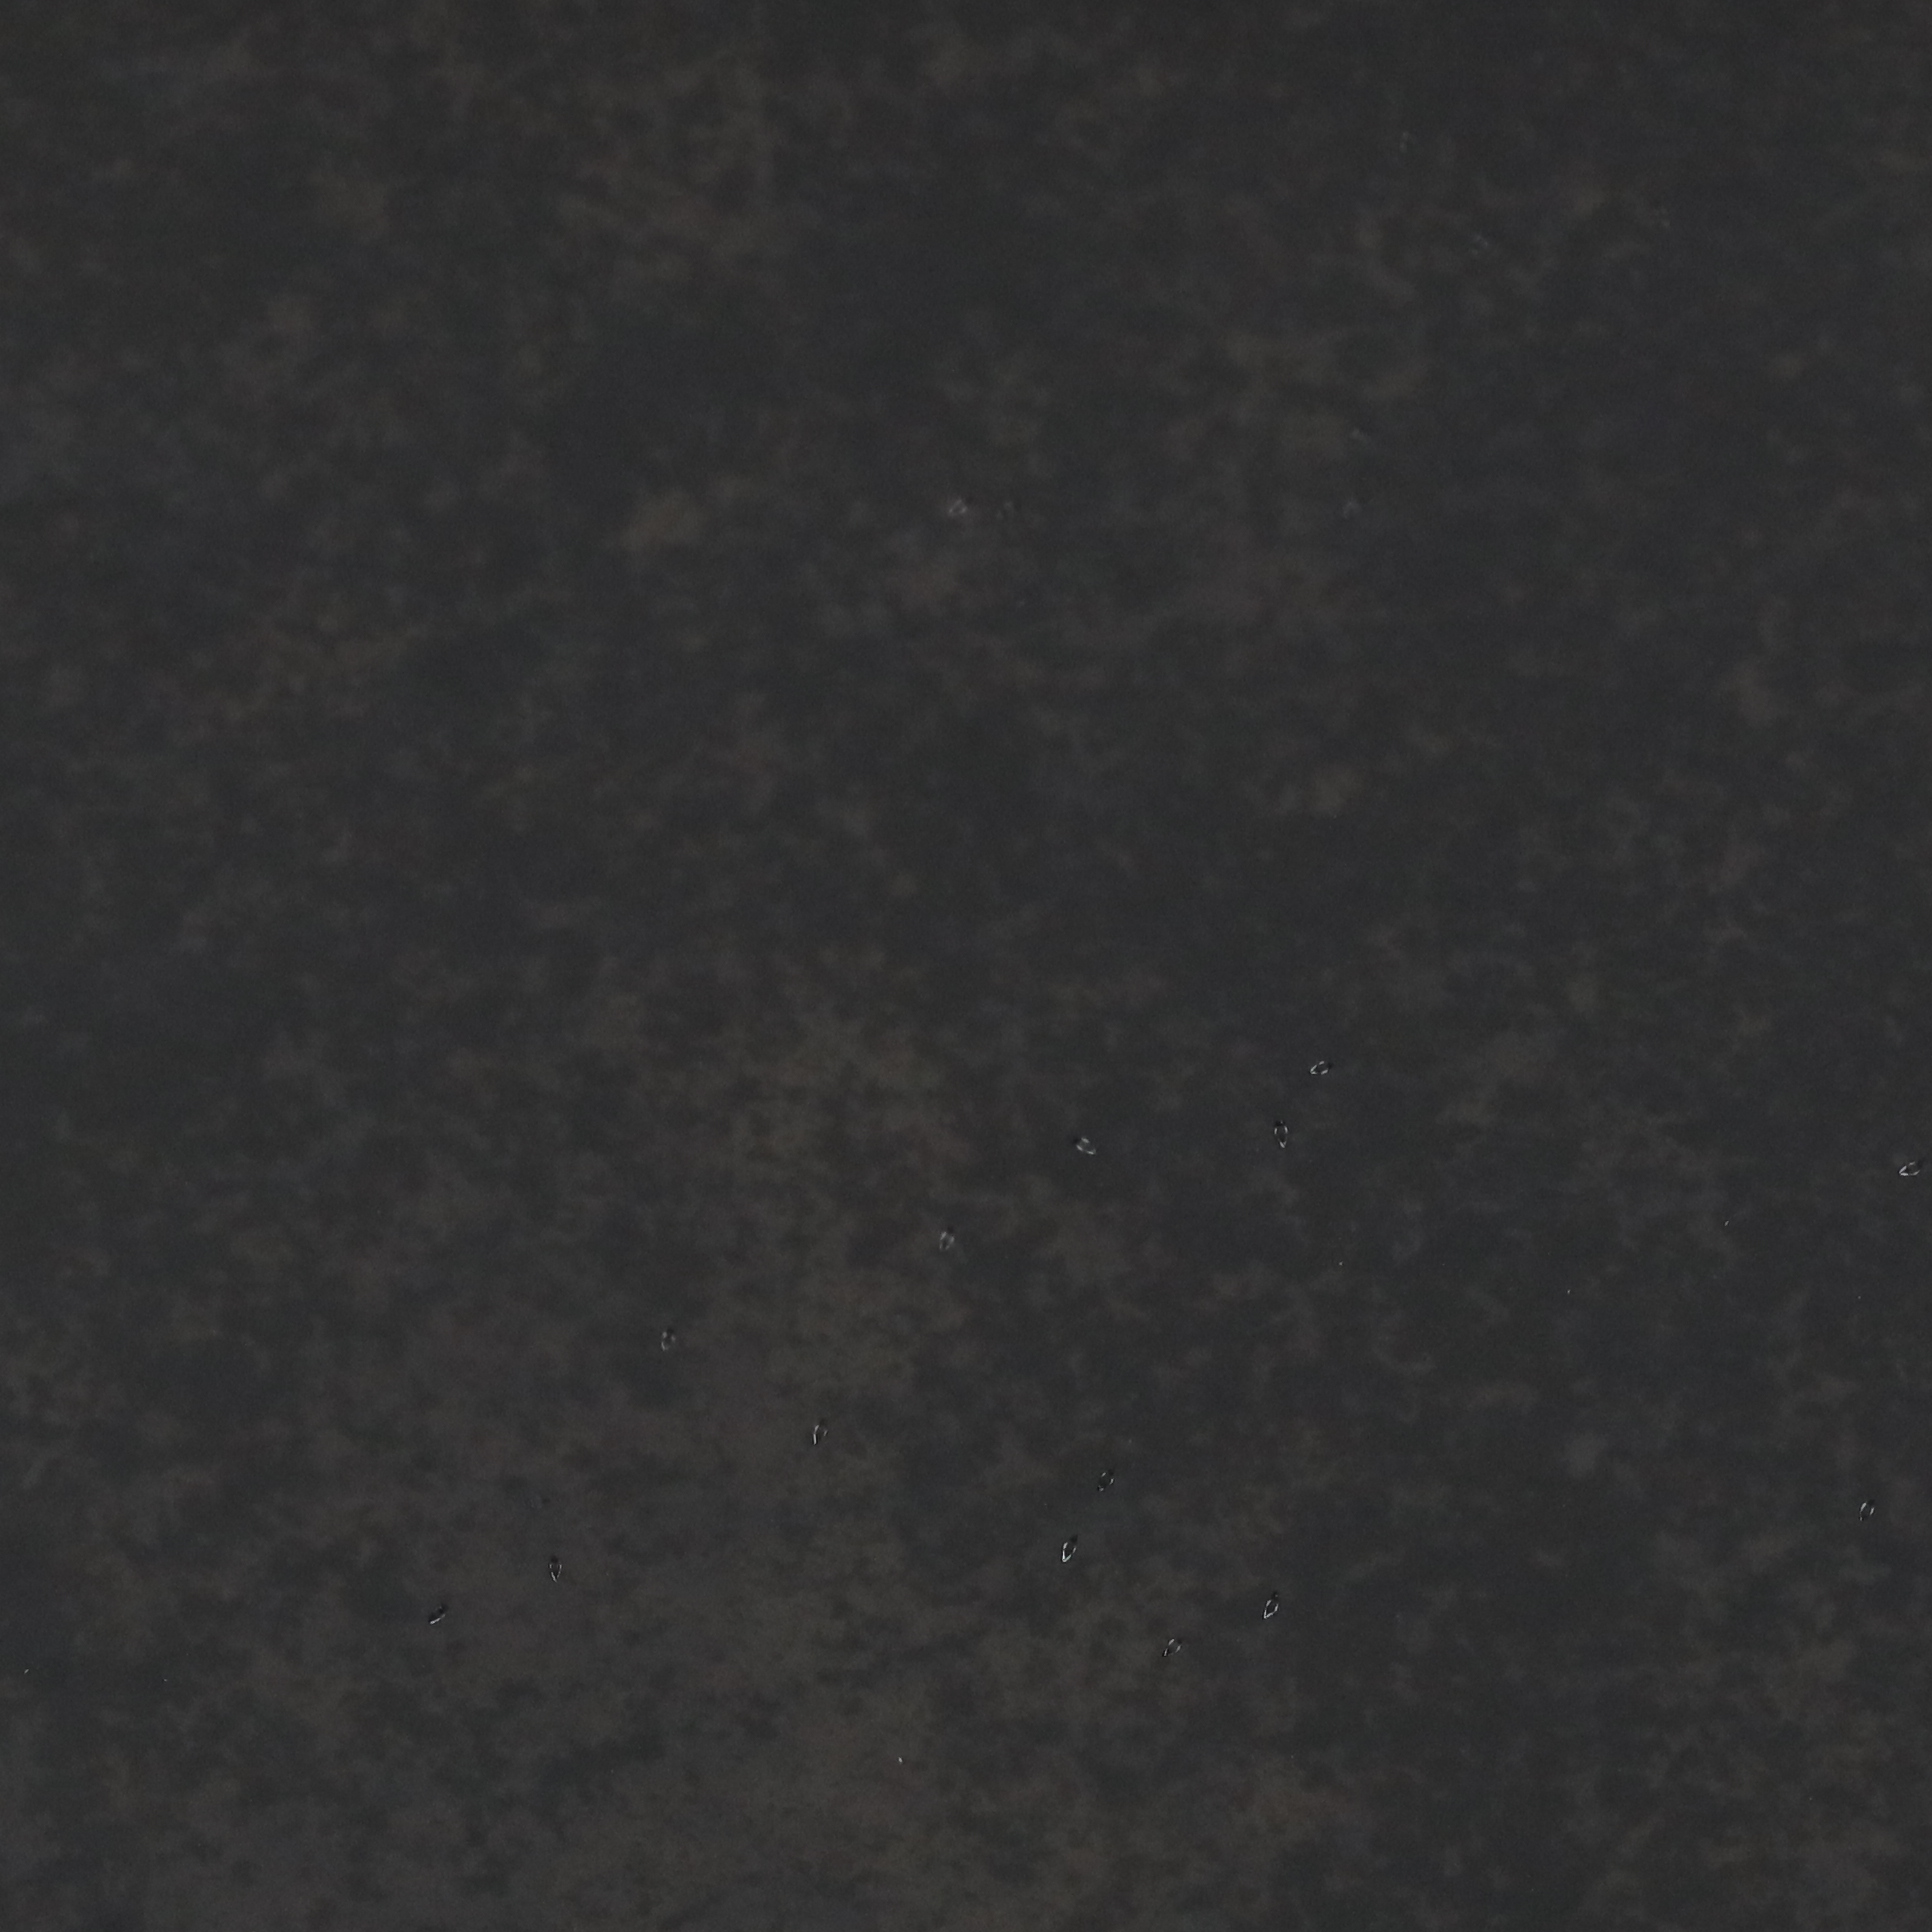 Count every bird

21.